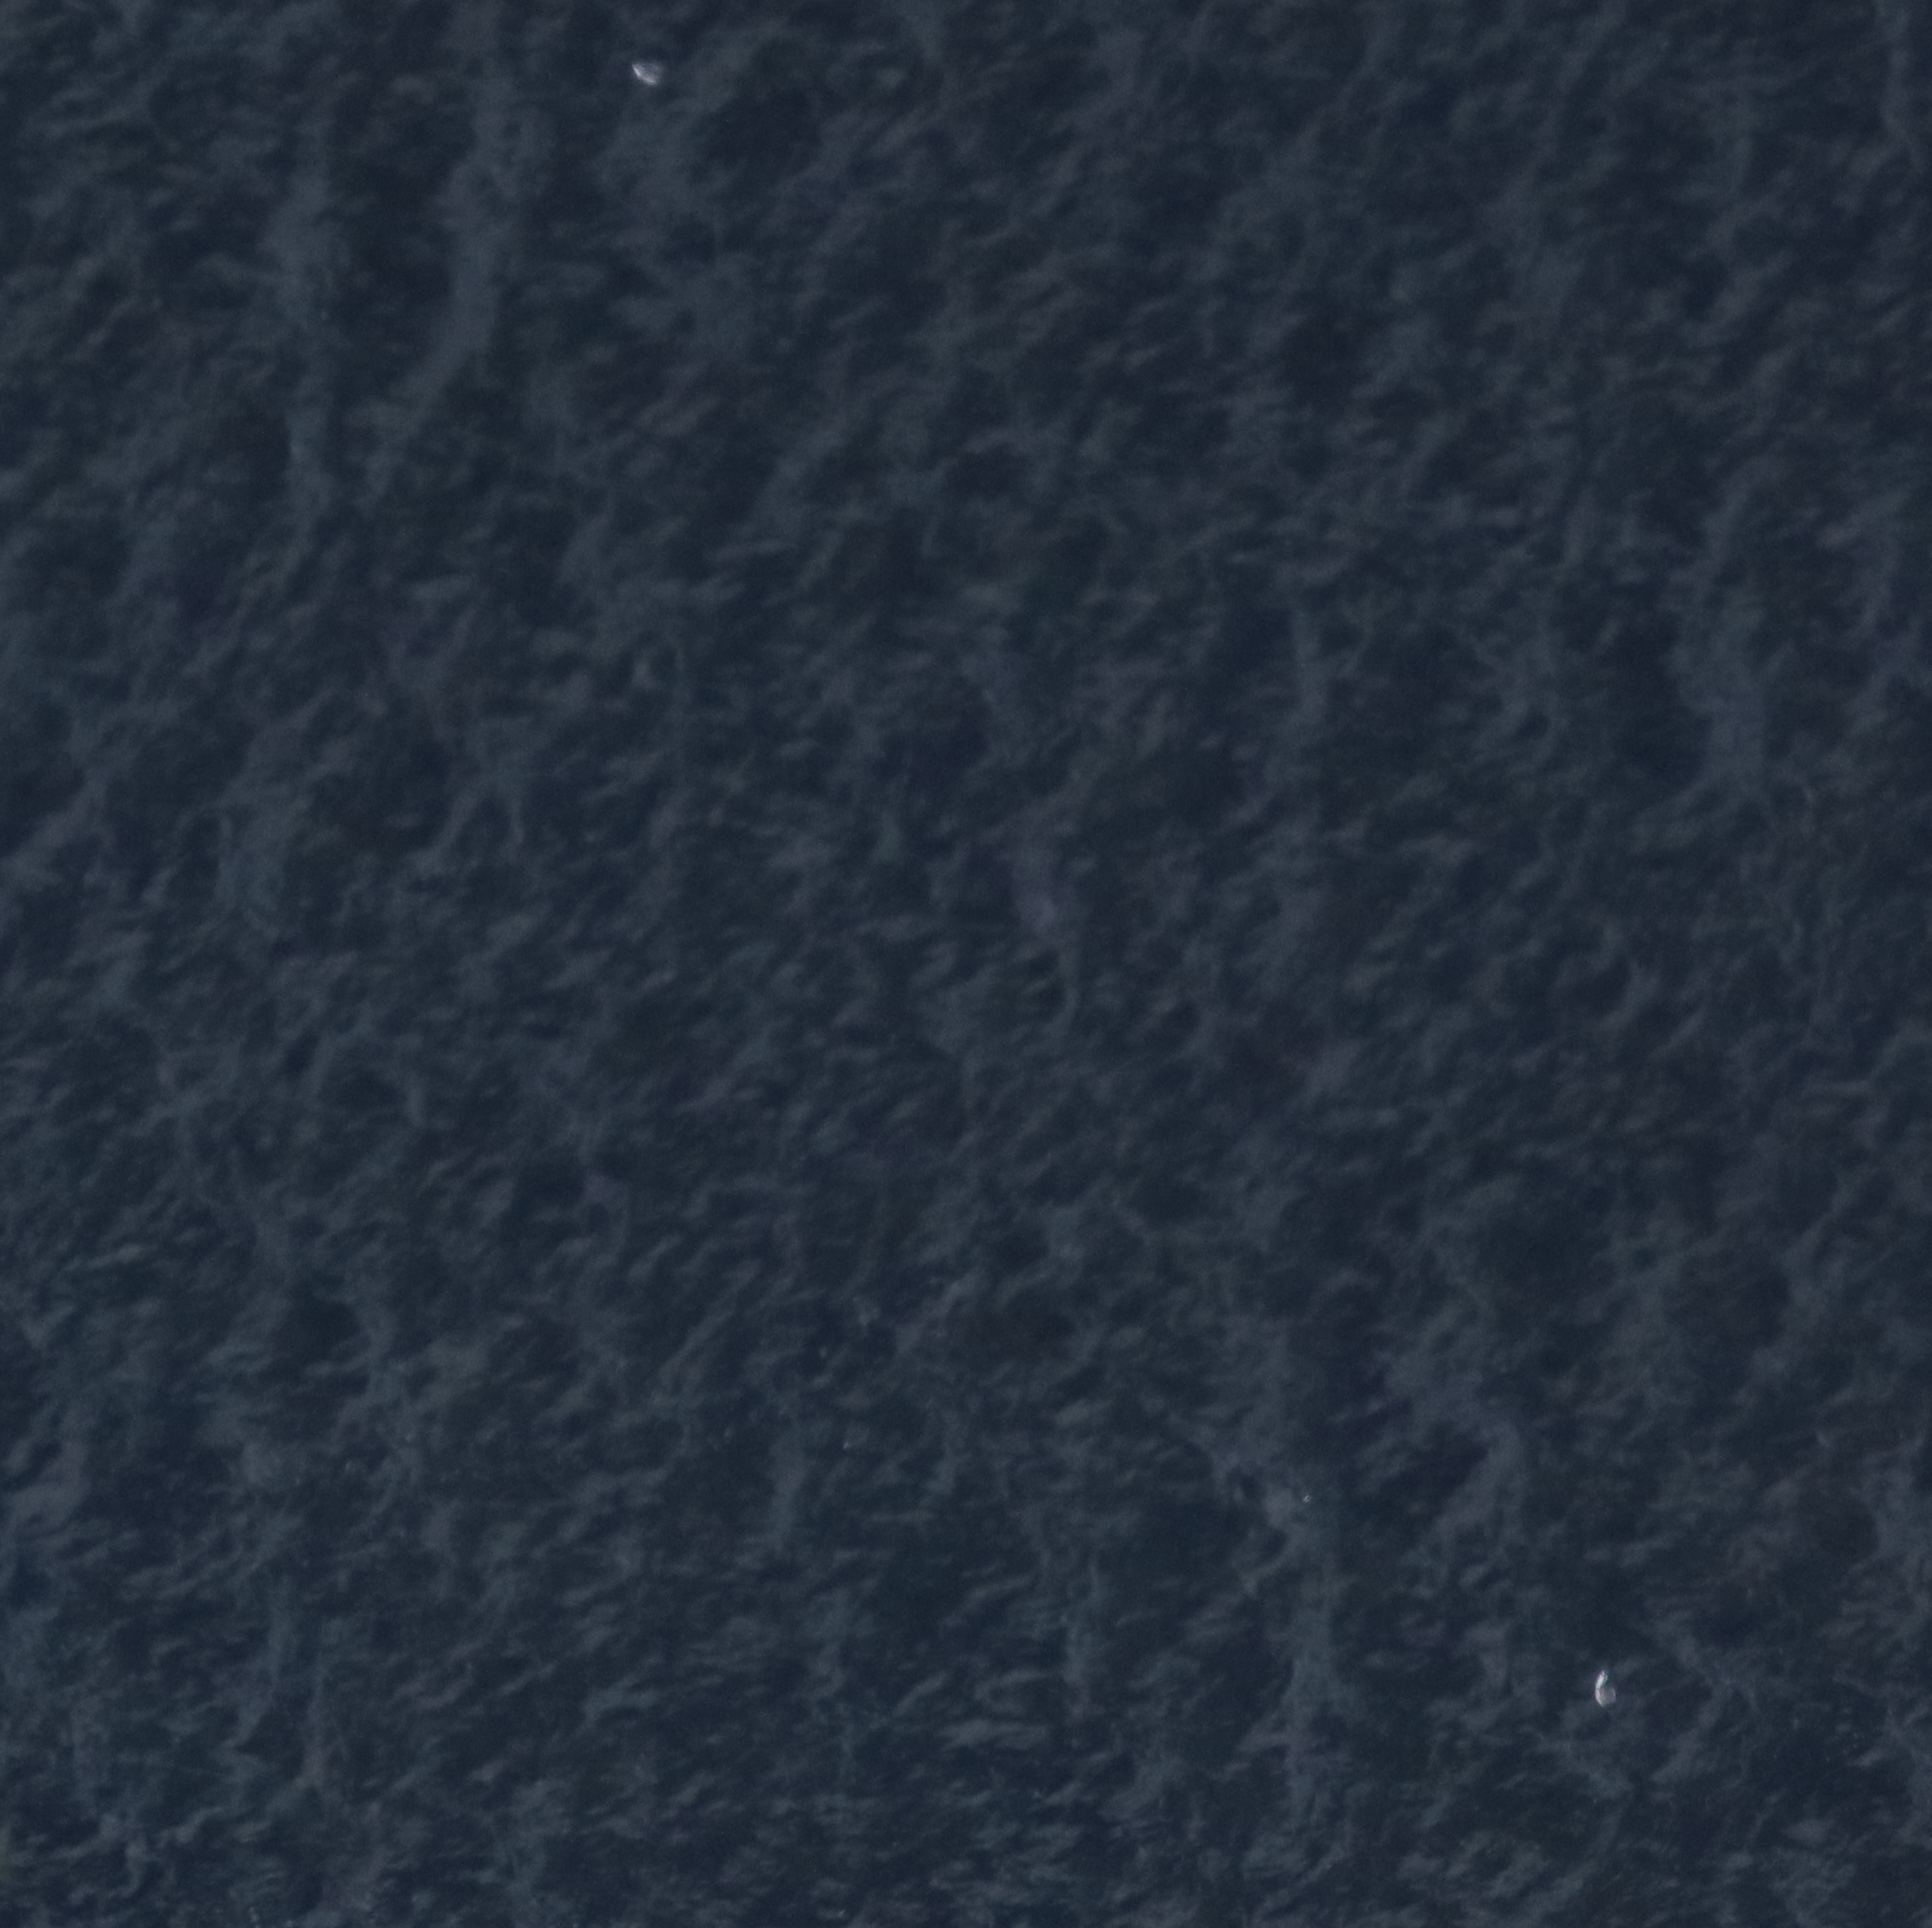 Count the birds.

2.